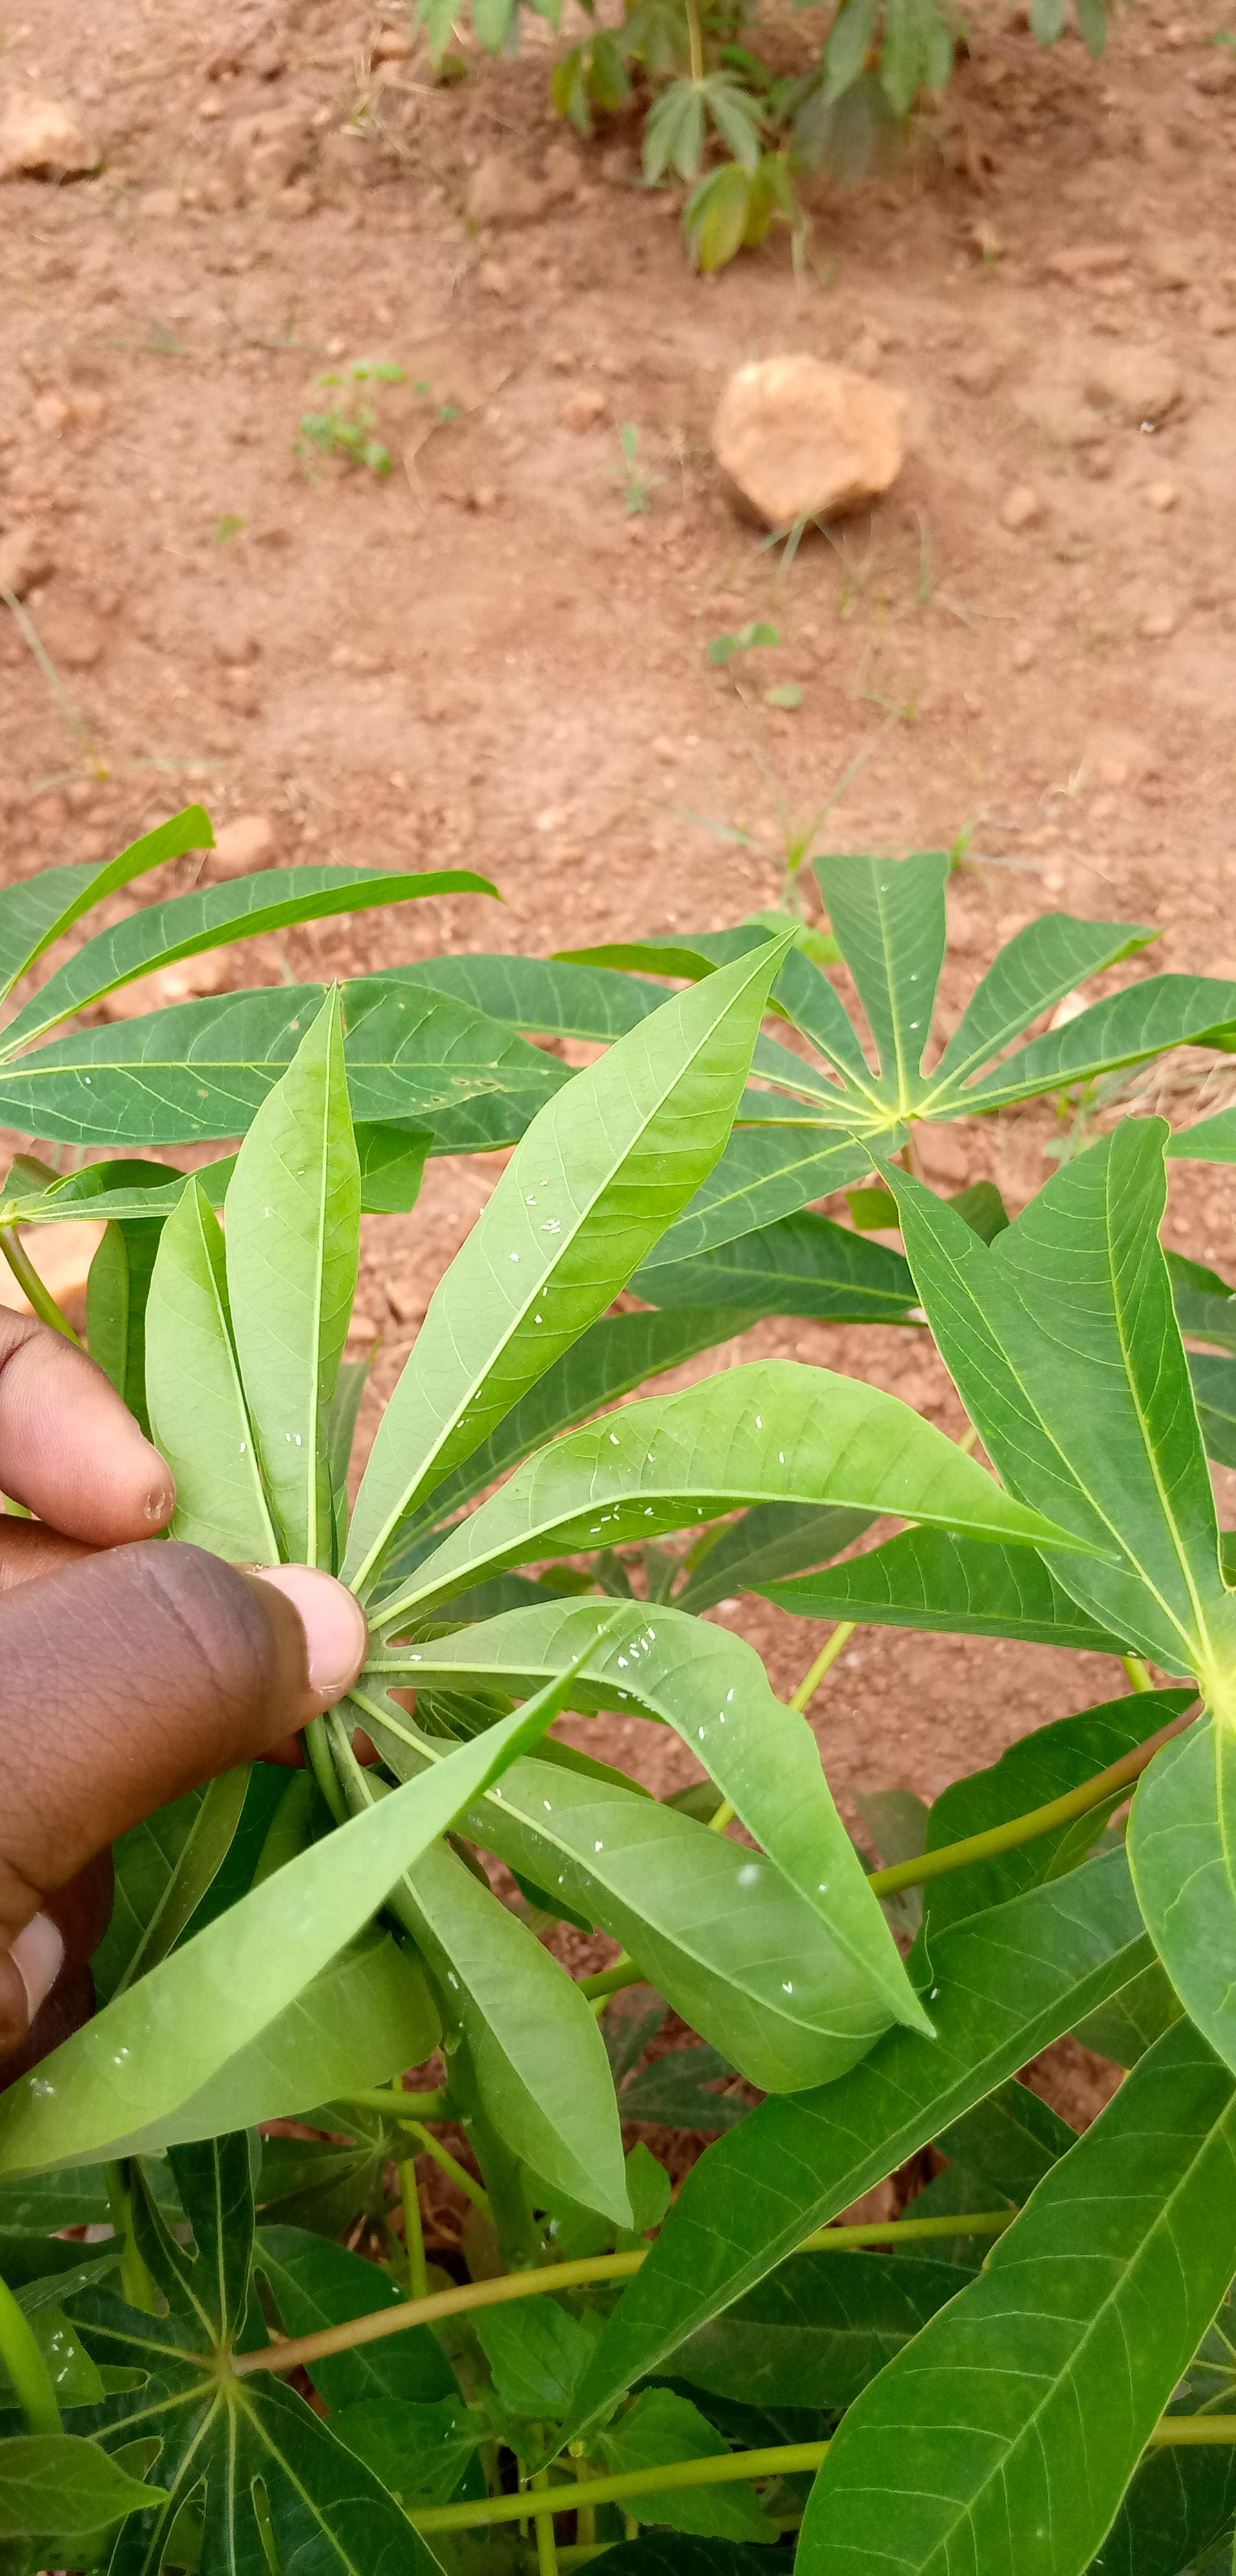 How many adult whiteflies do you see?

61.